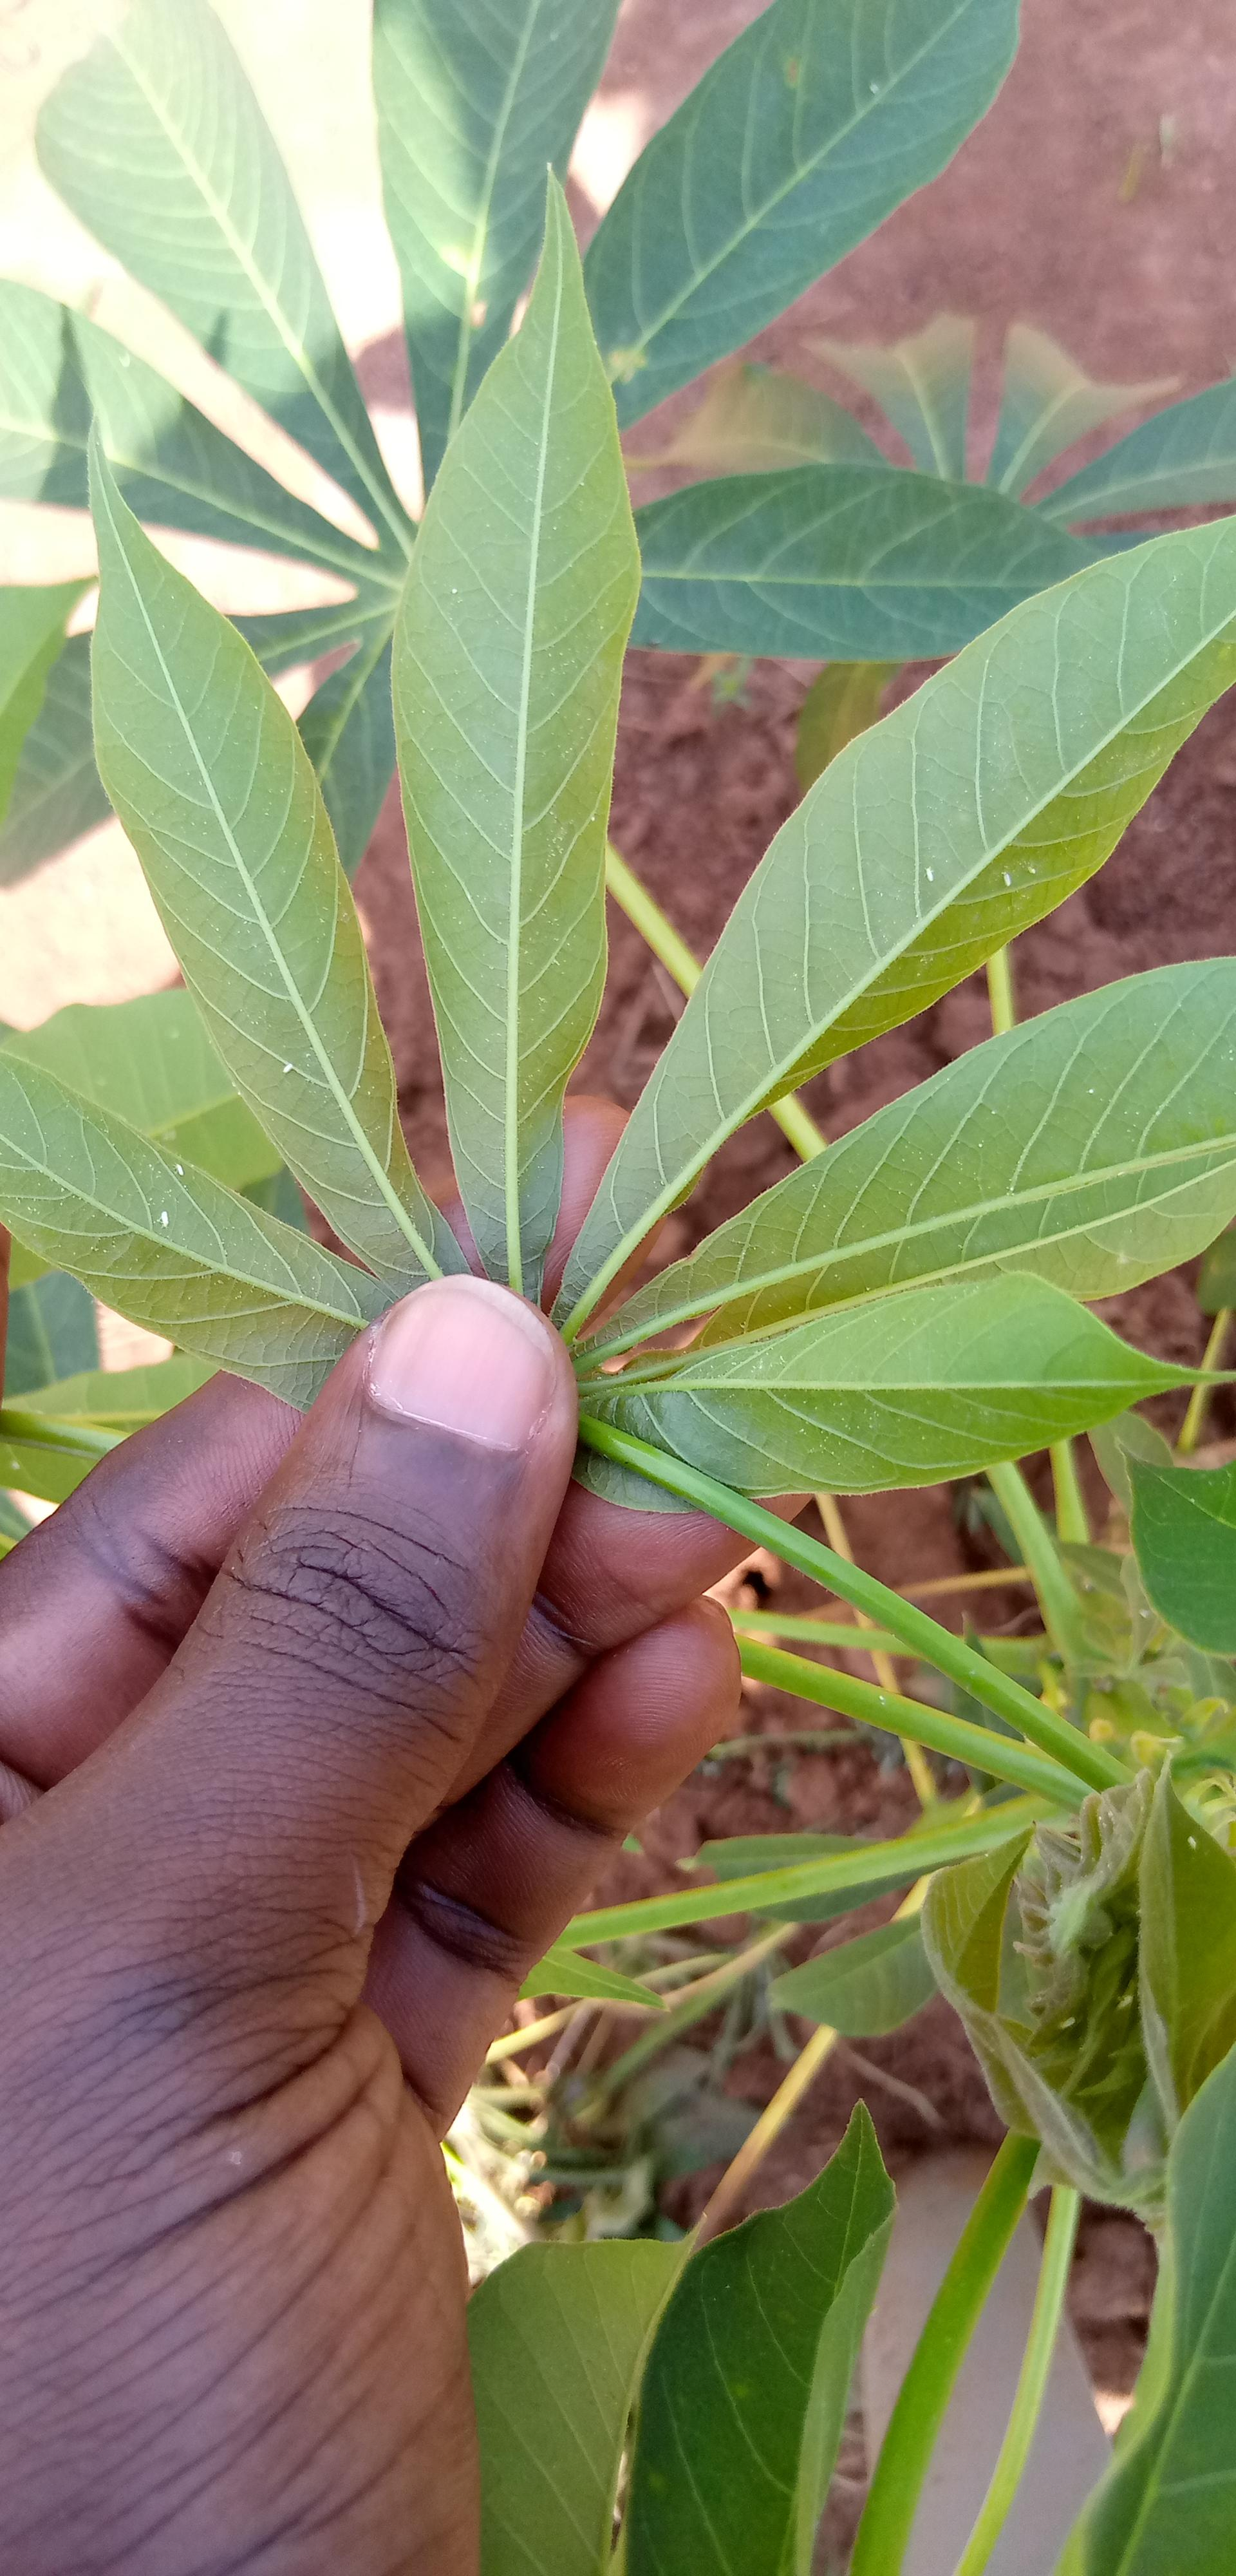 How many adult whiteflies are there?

5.